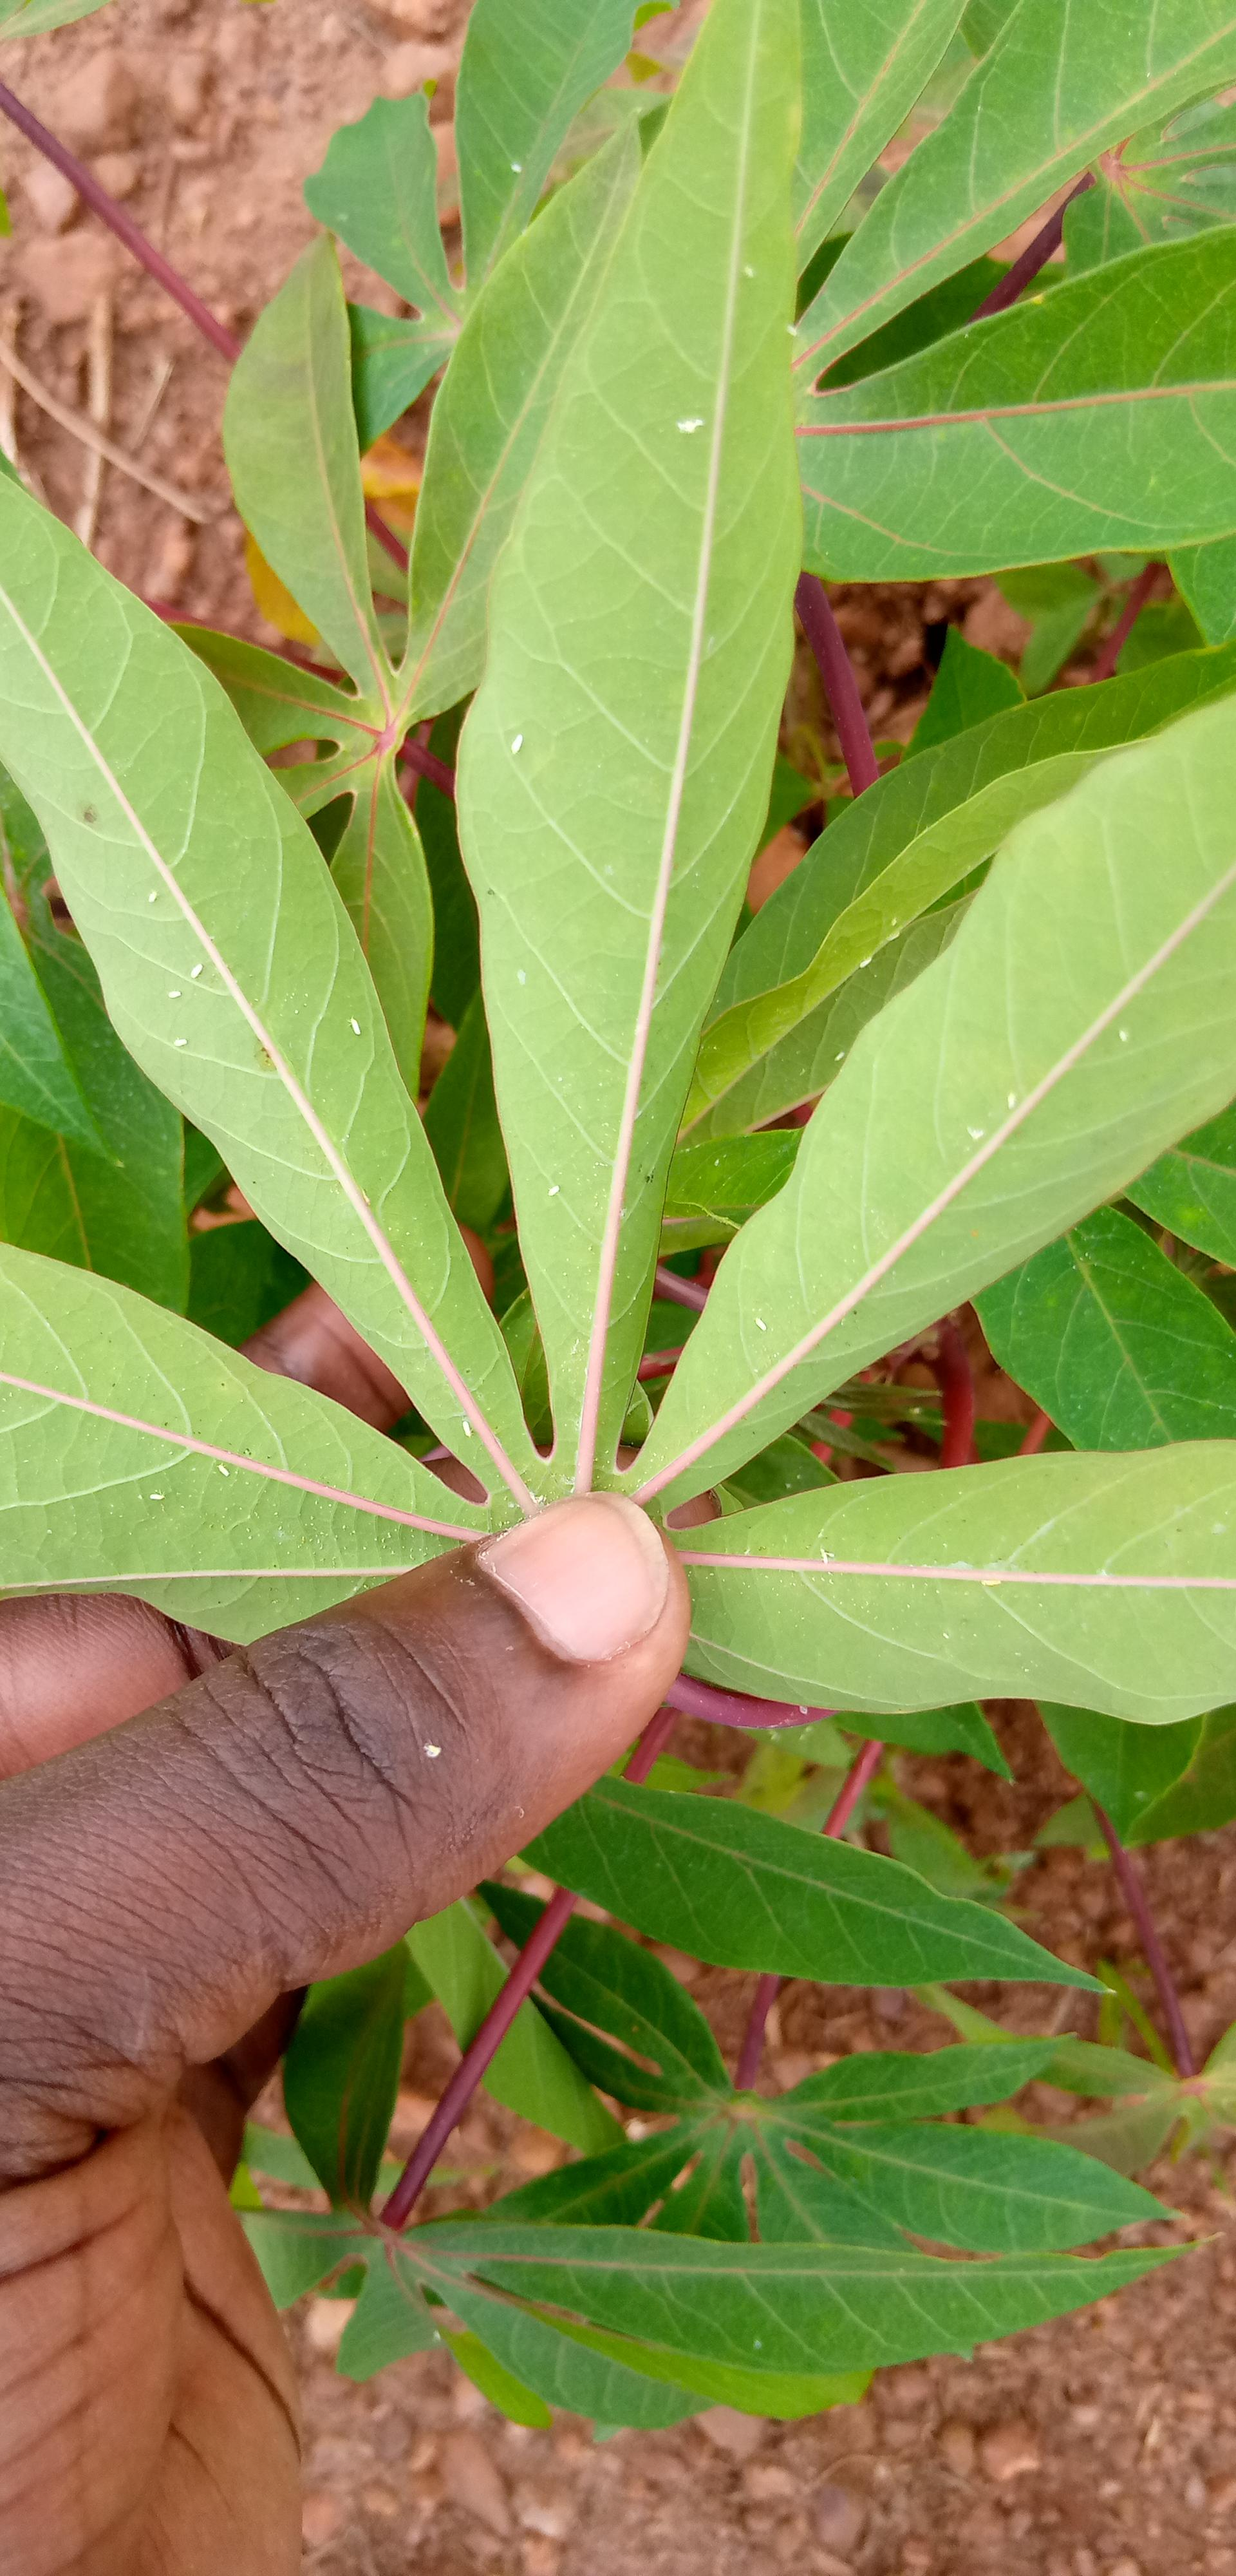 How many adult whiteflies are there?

17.